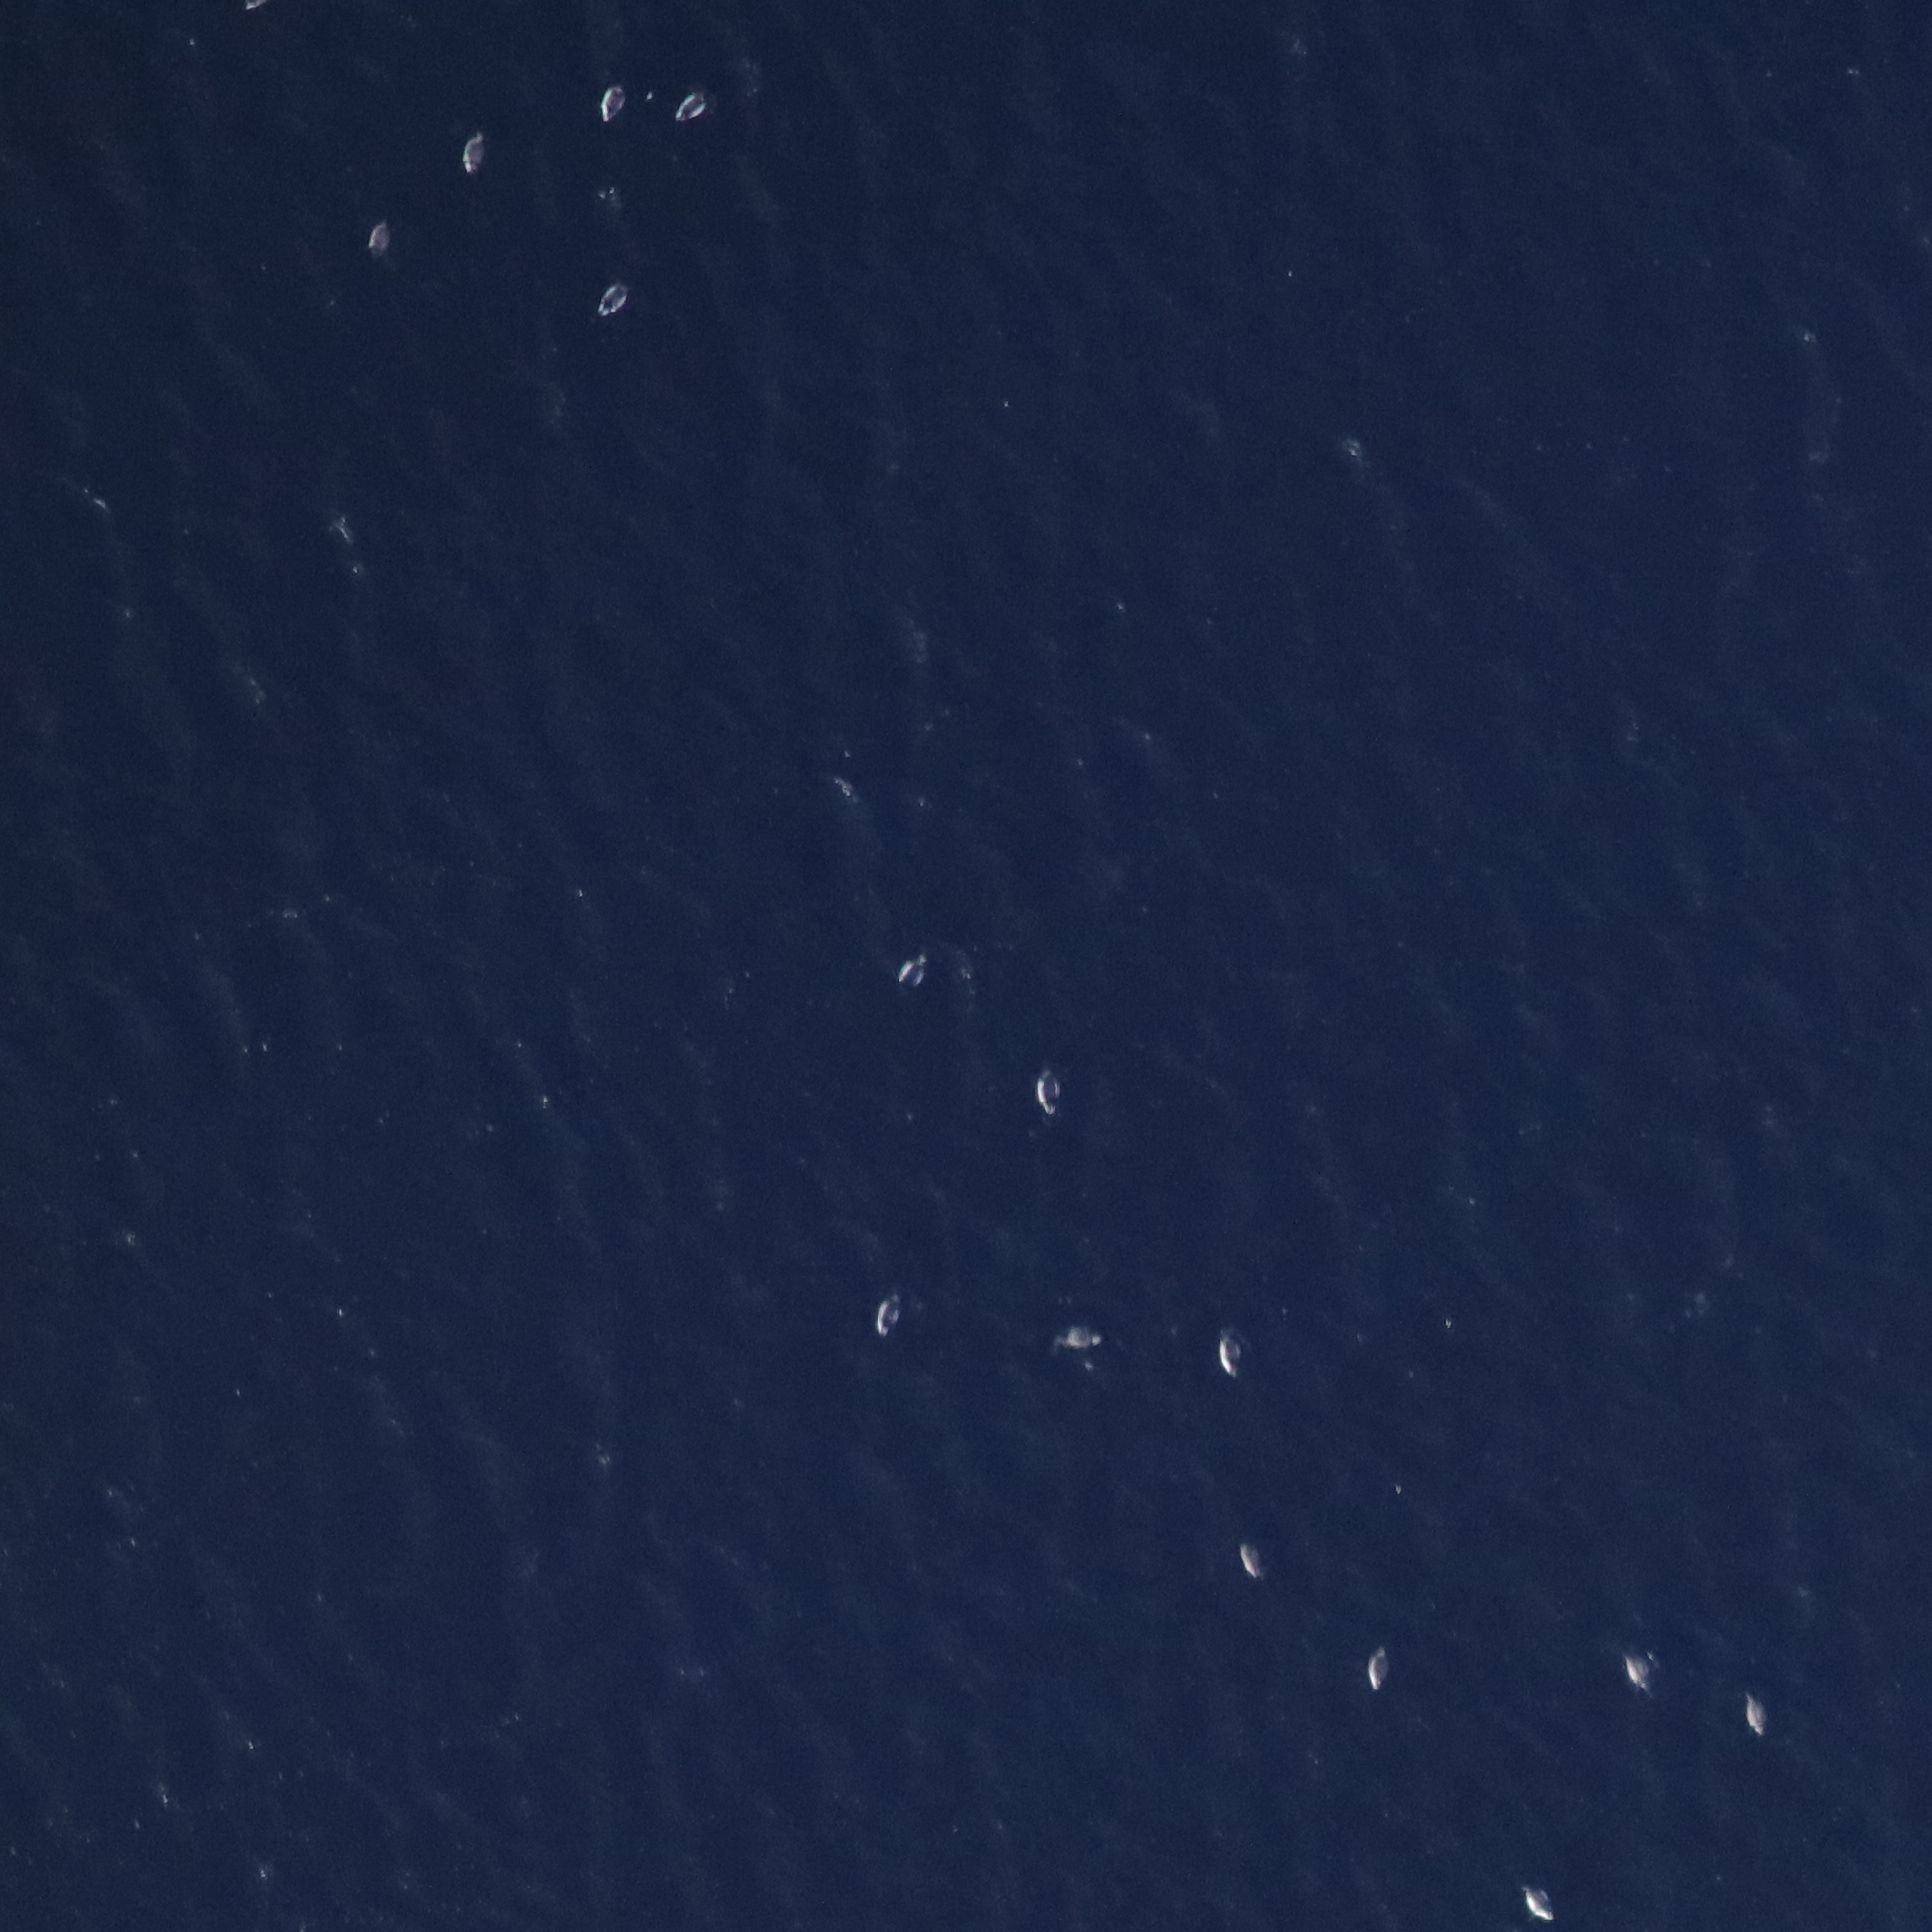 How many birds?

15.